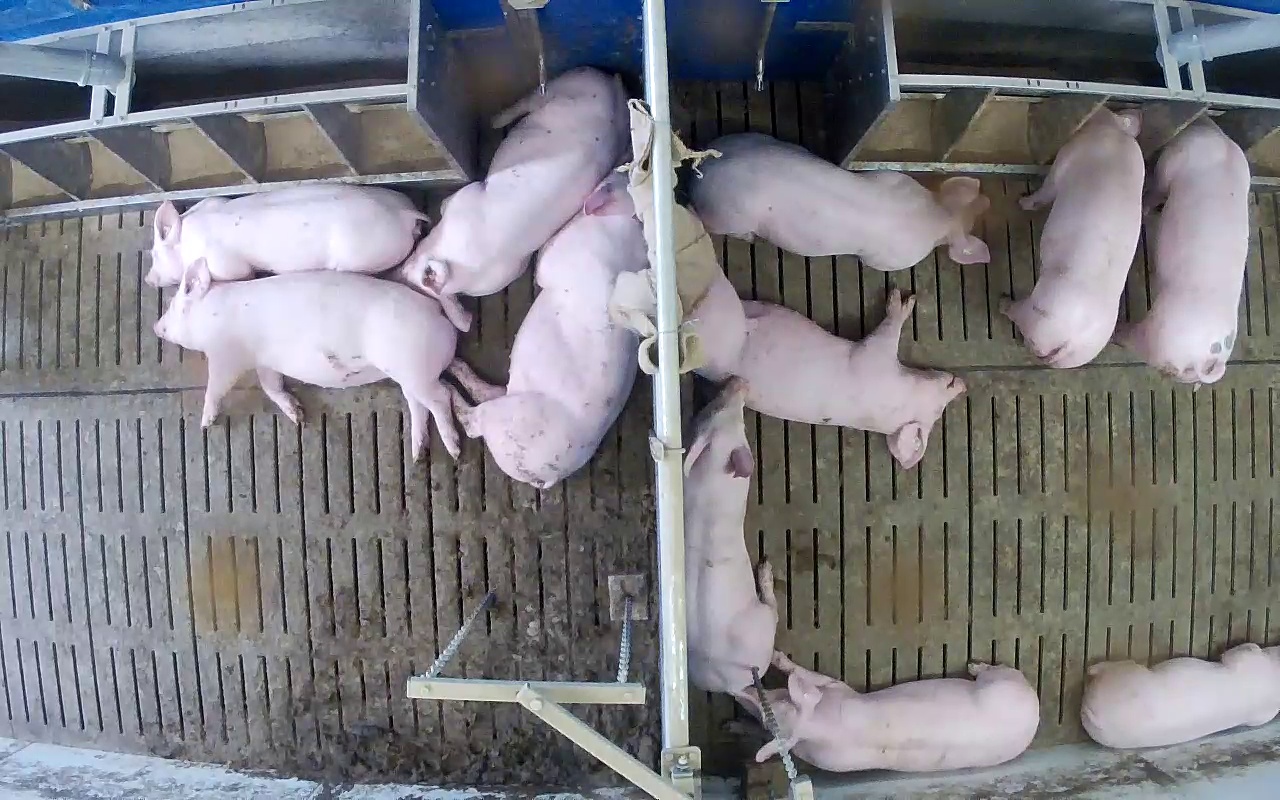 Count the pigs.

11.